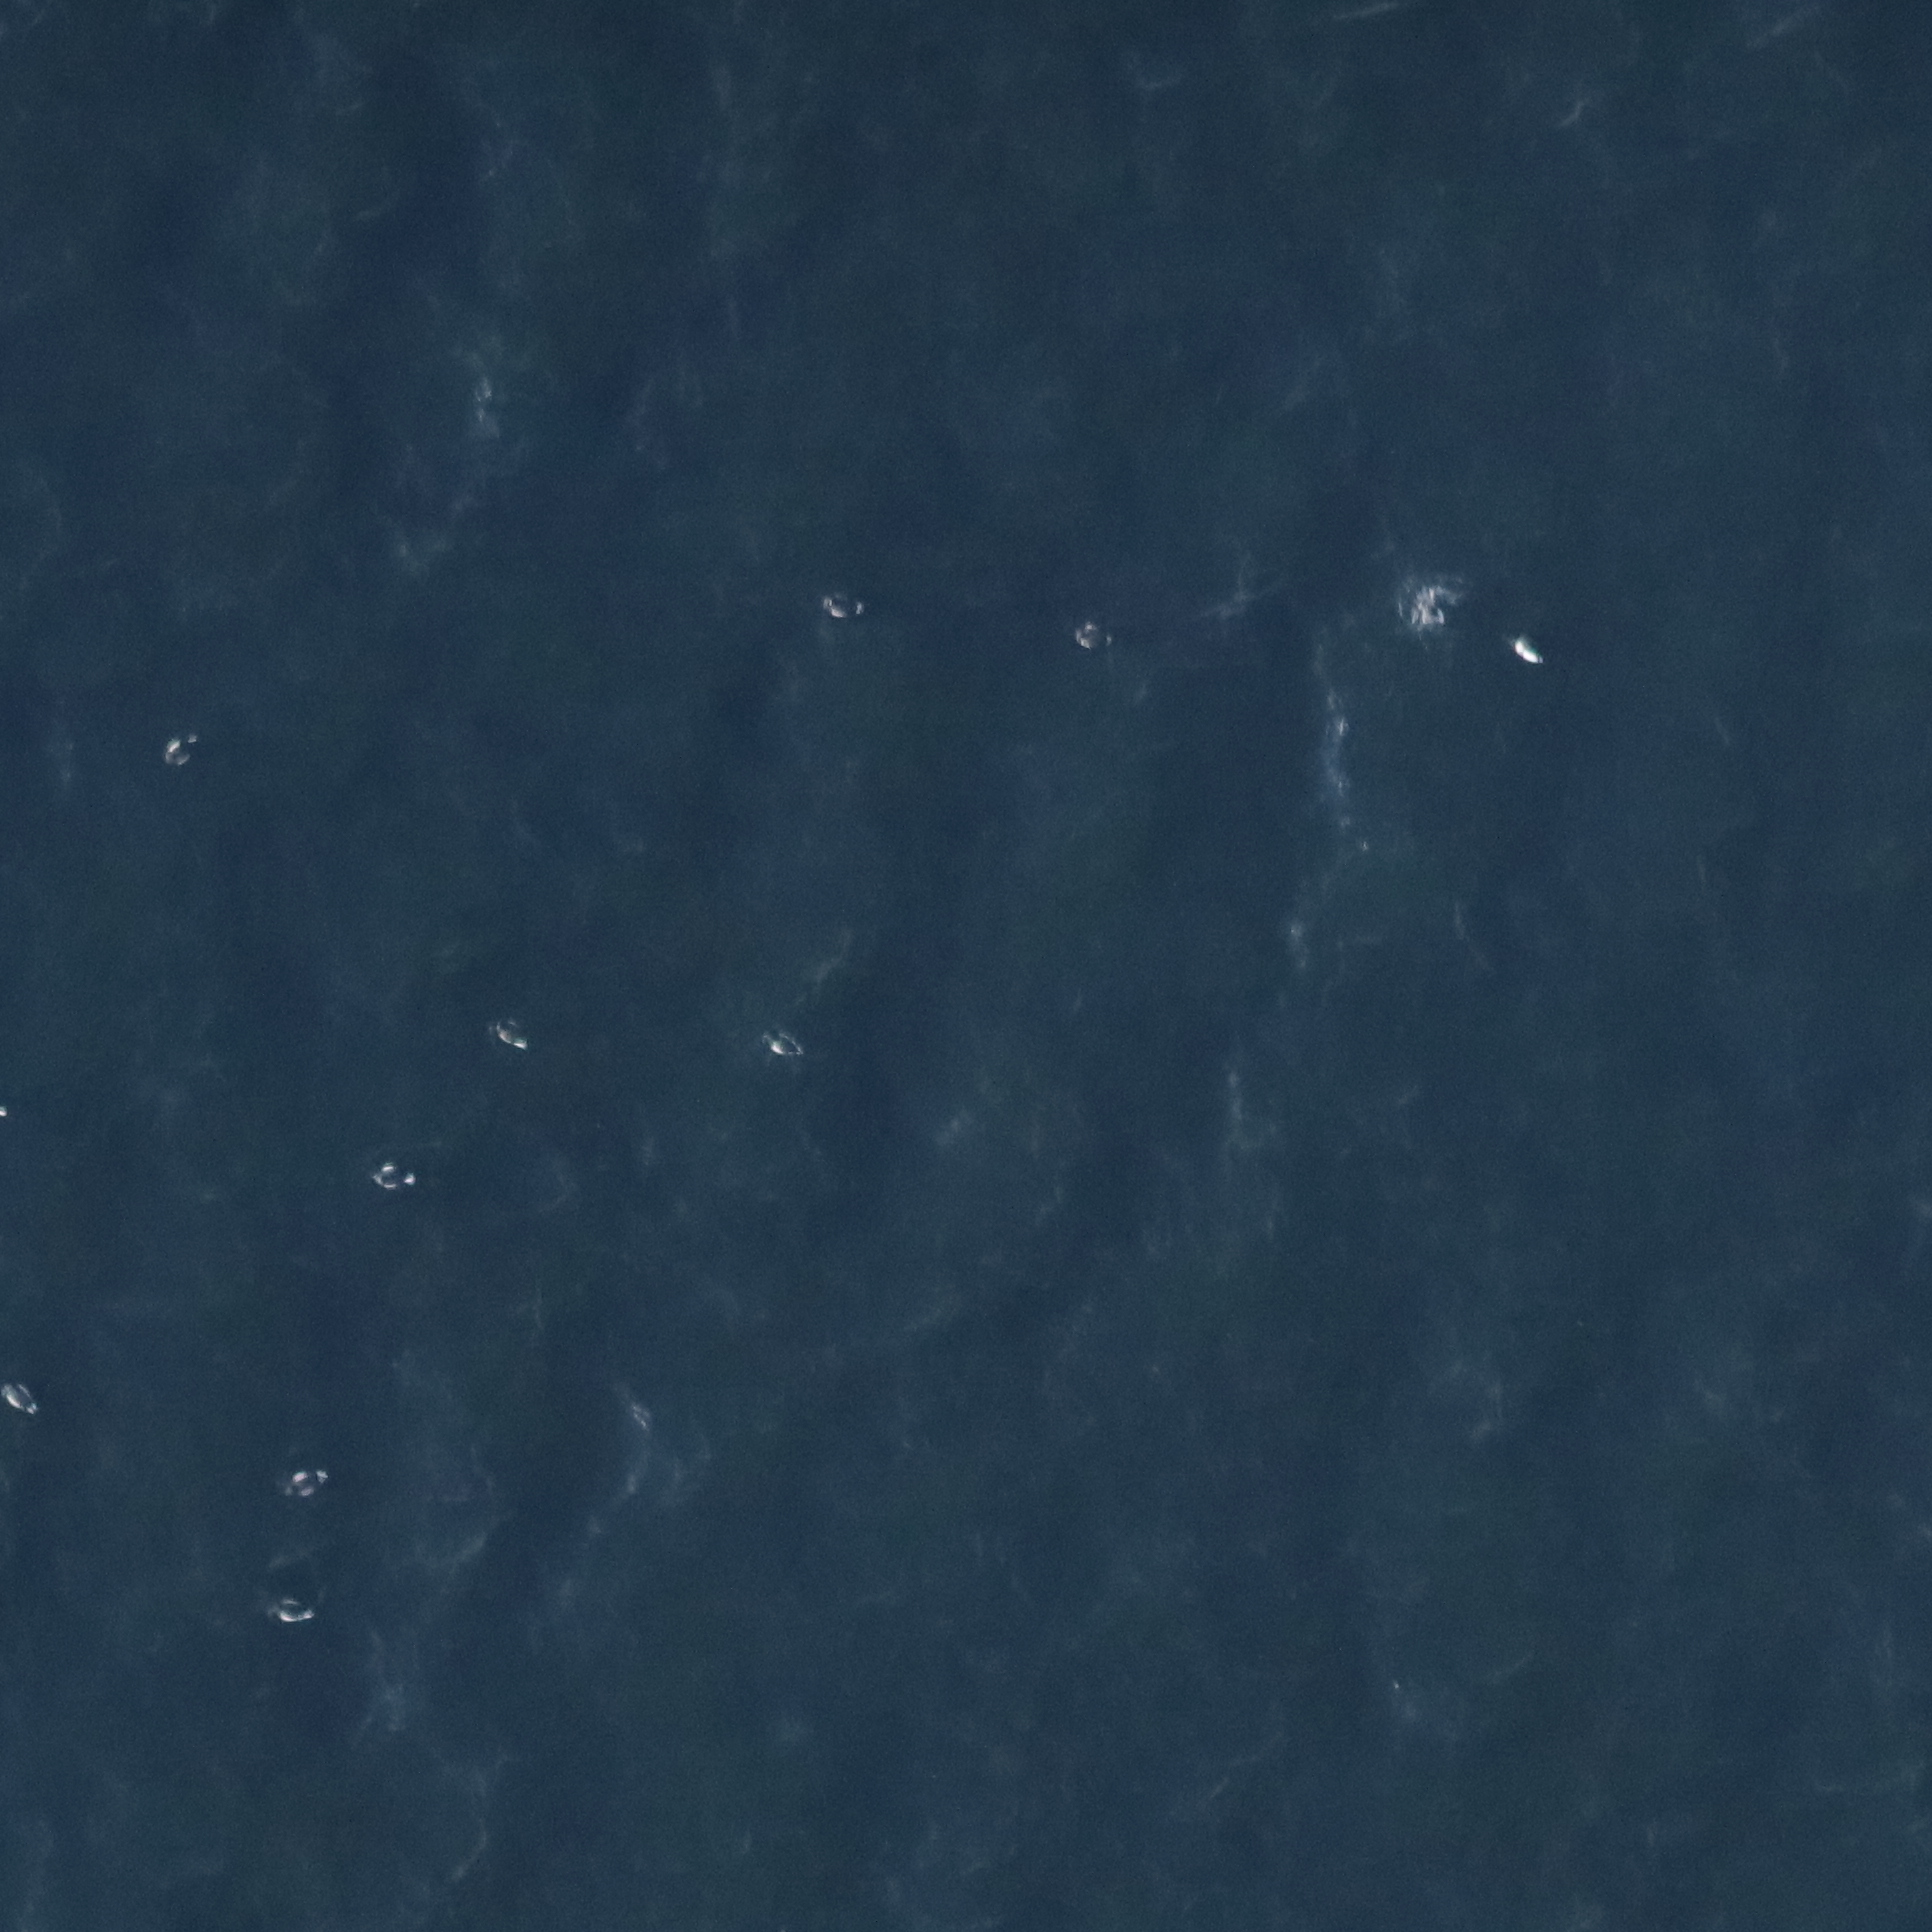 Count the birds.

11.